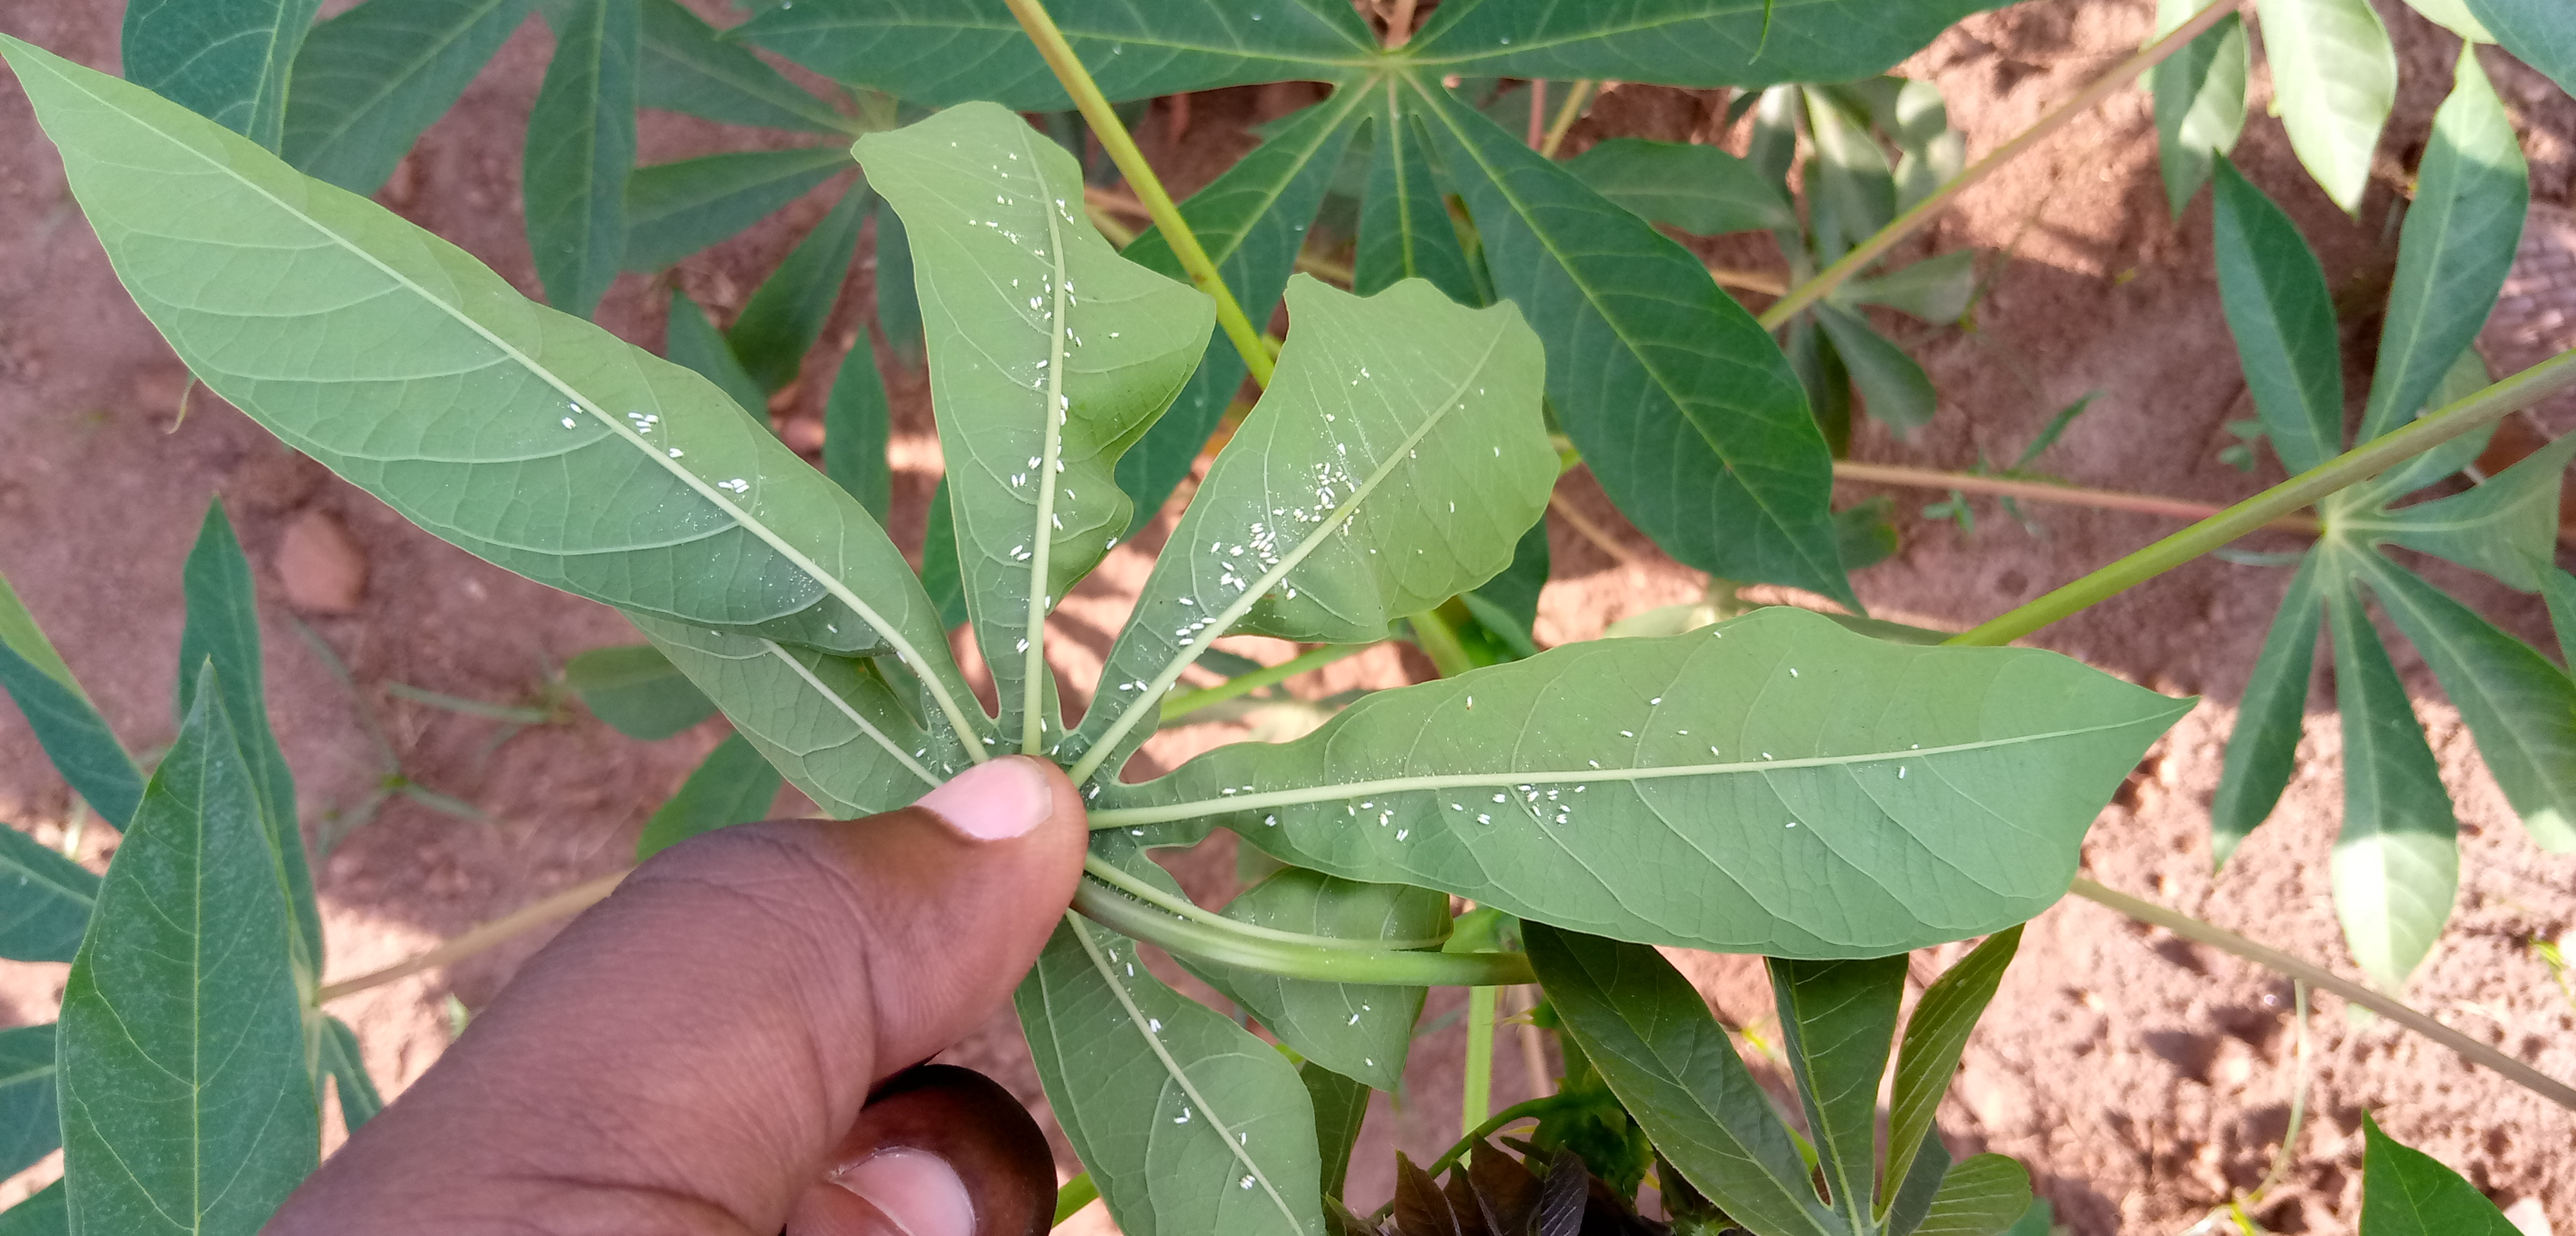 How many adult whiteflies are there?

151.